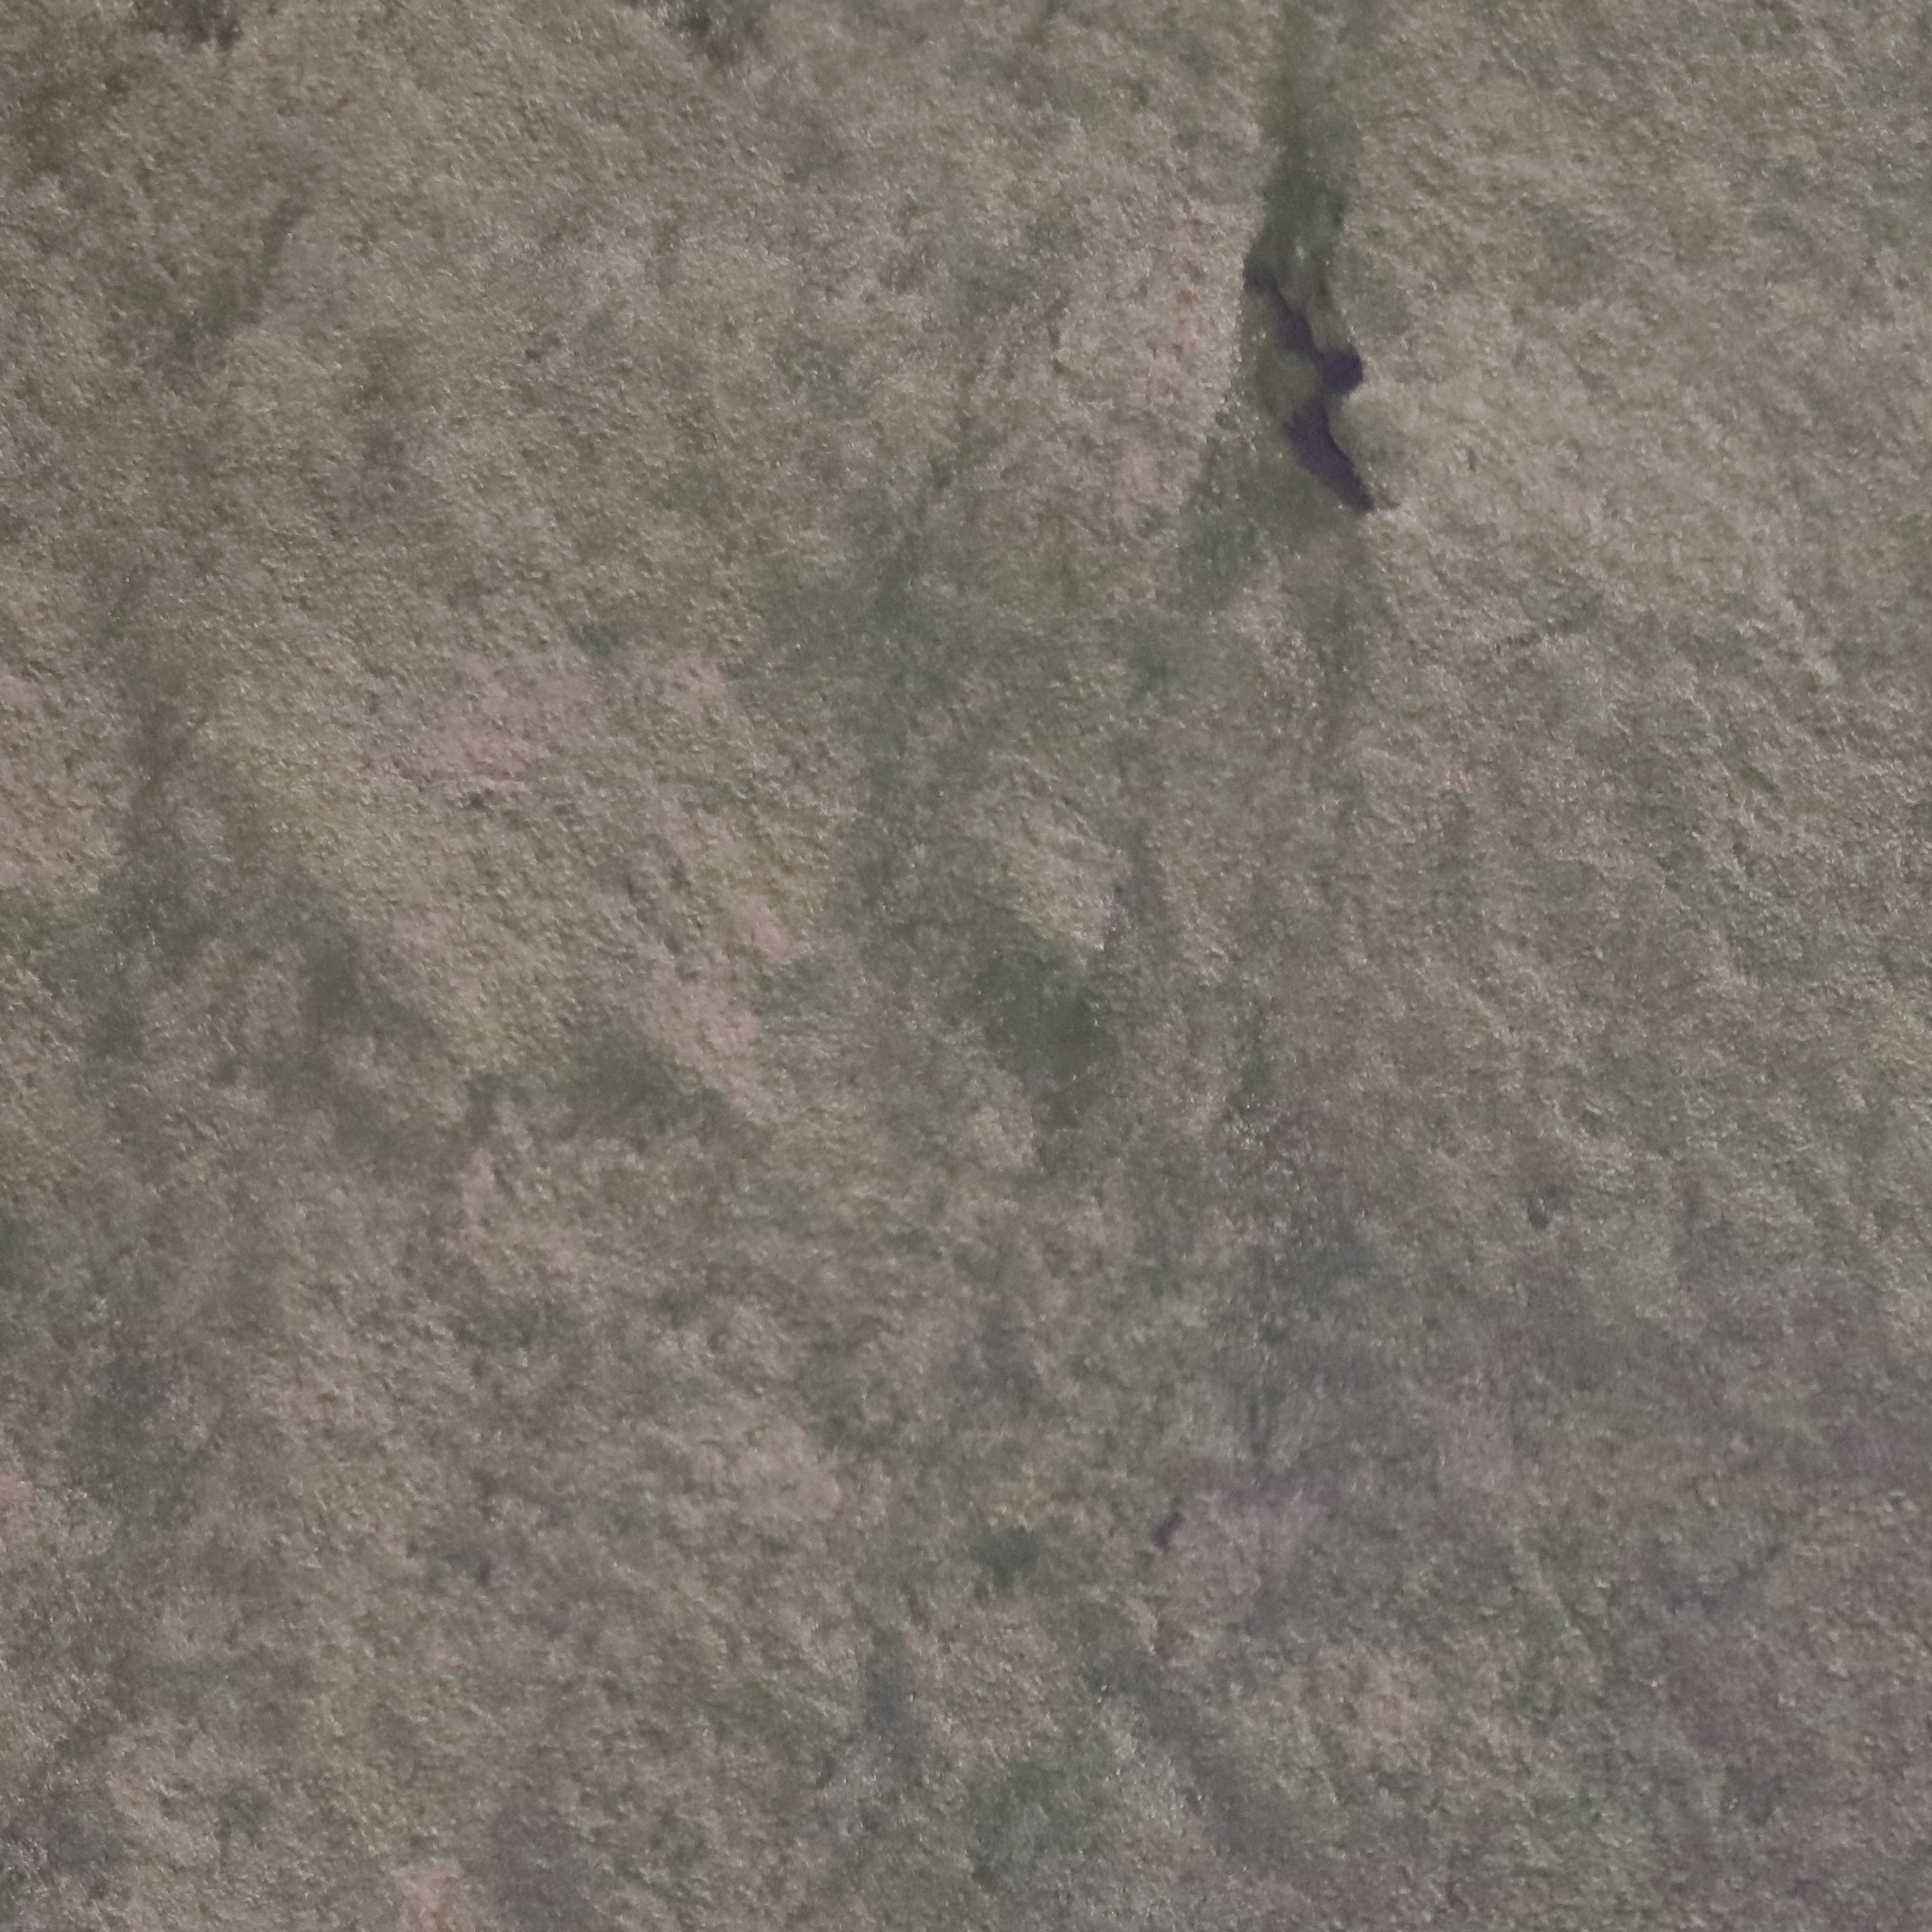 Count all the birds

0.